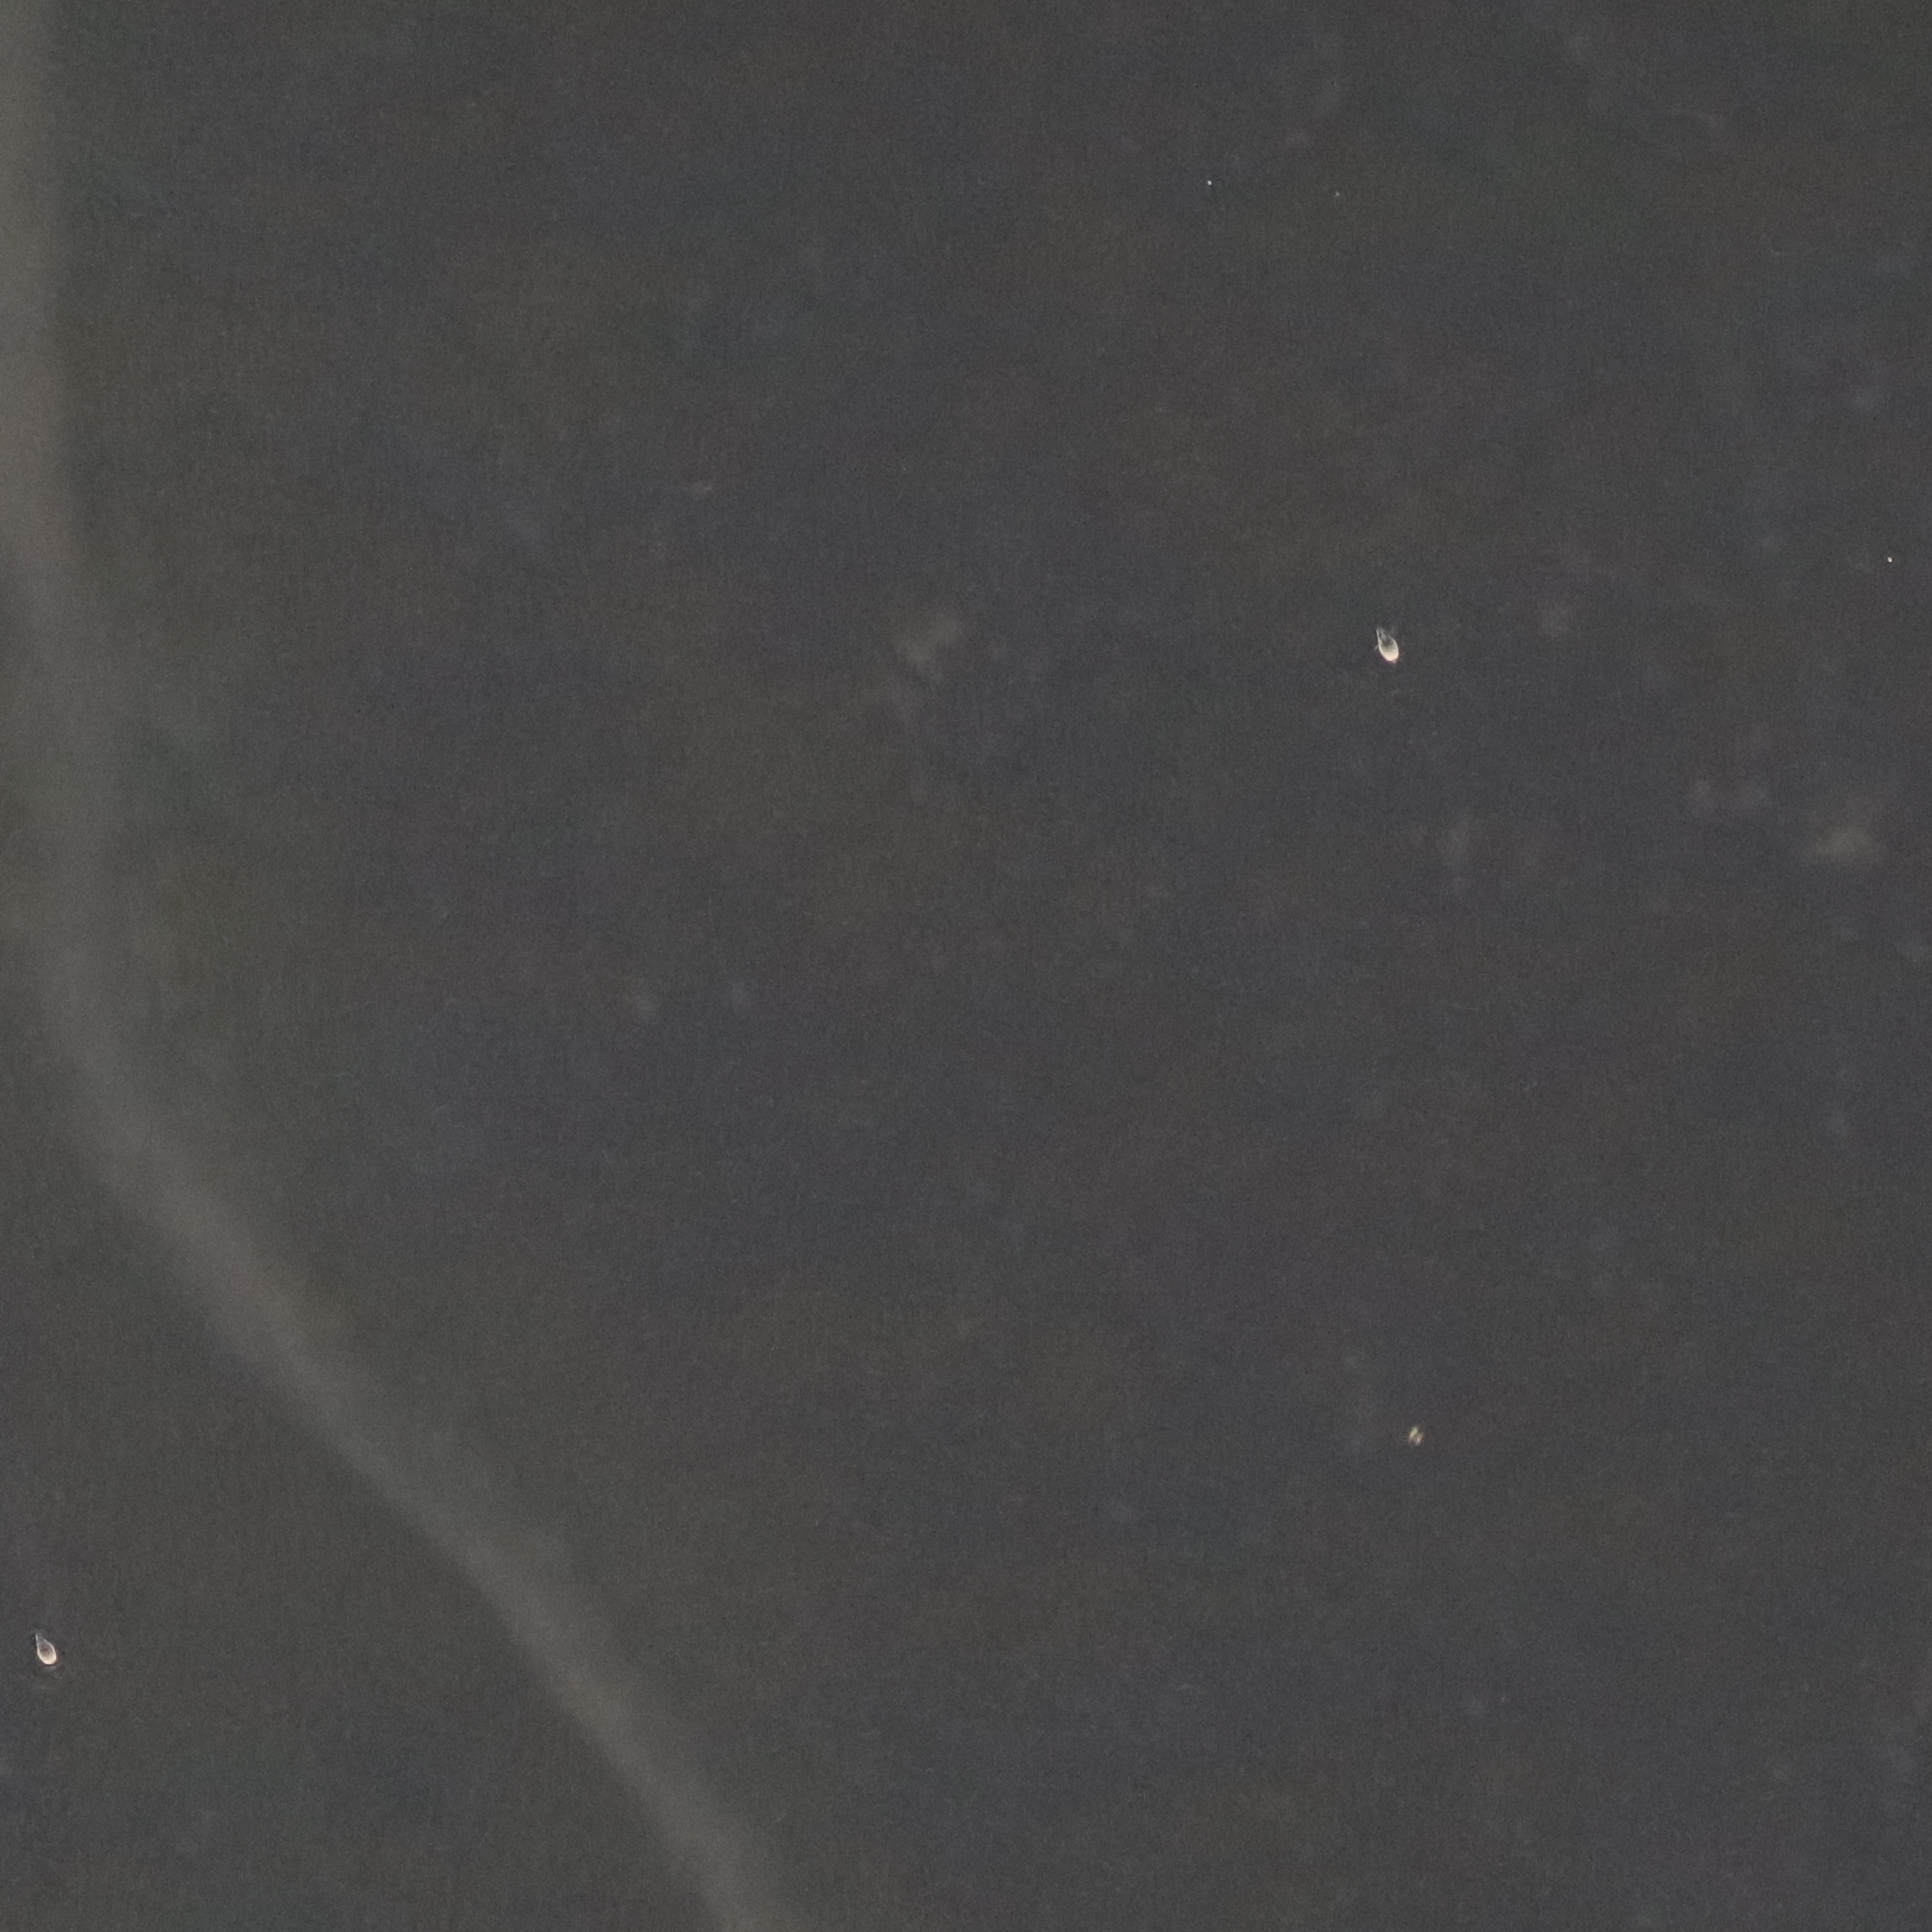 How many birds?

2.